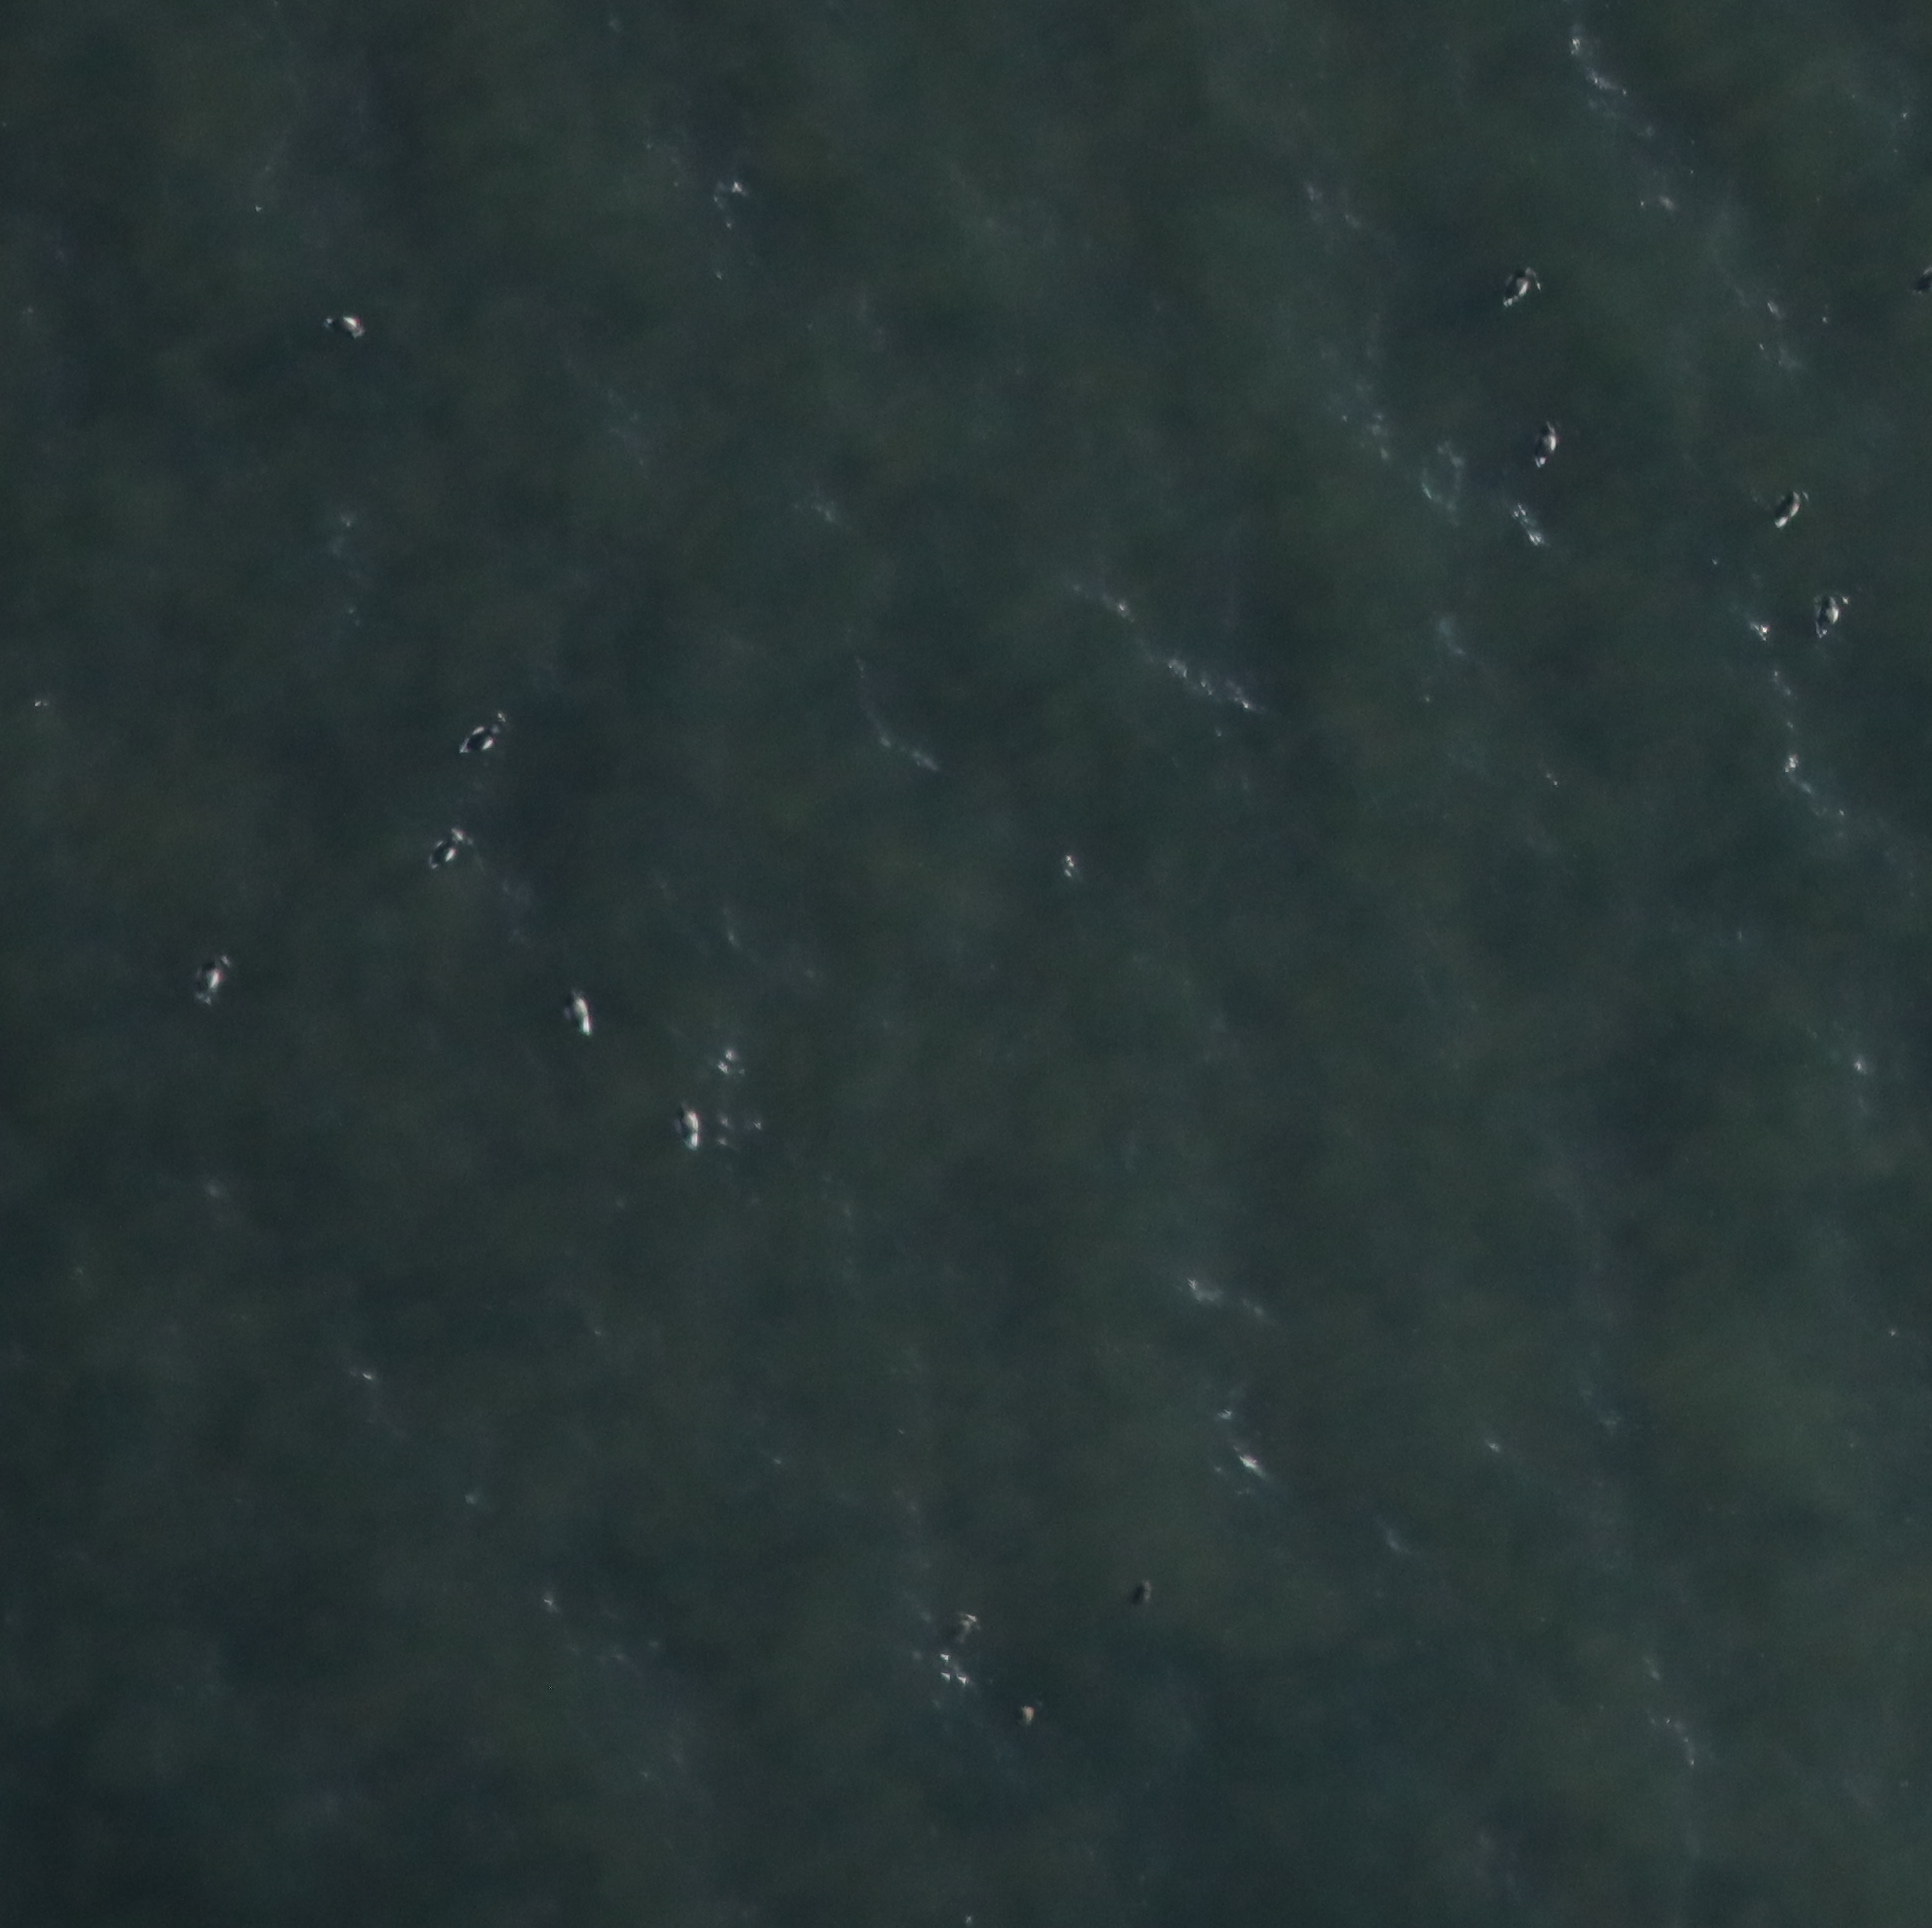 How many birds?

13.